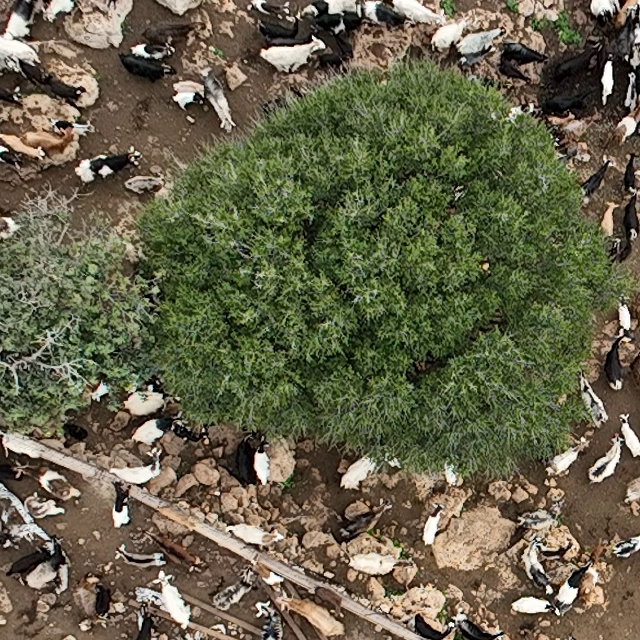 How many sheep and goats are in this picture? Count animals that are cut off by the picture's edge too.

95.